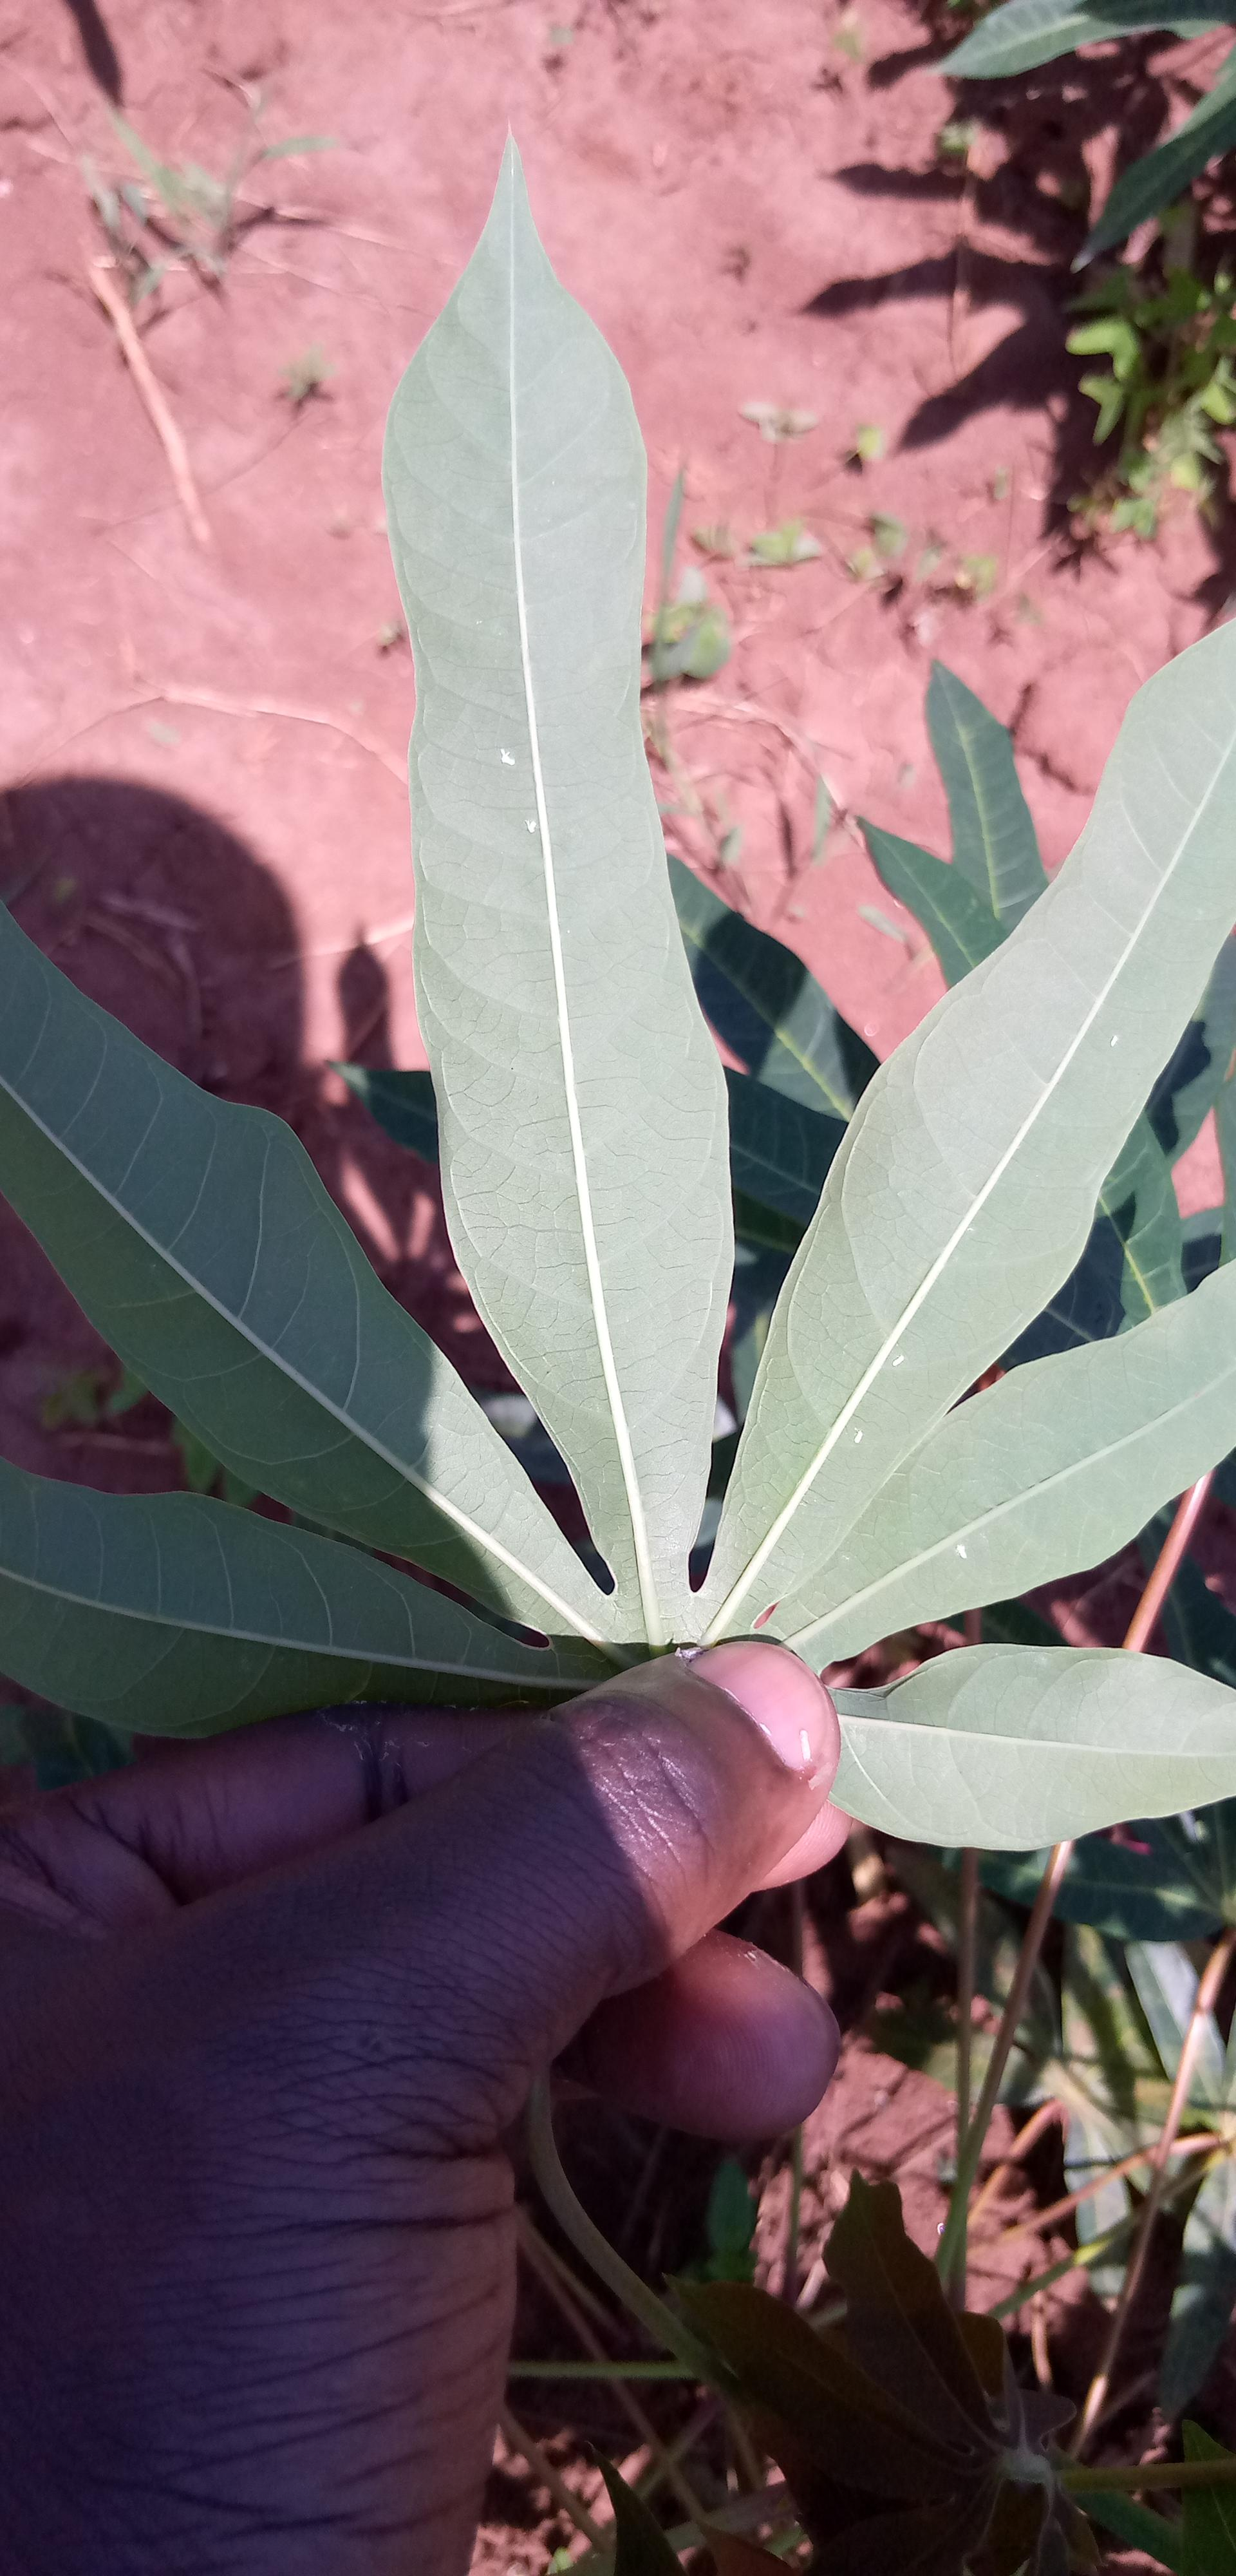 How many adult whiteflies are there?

6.